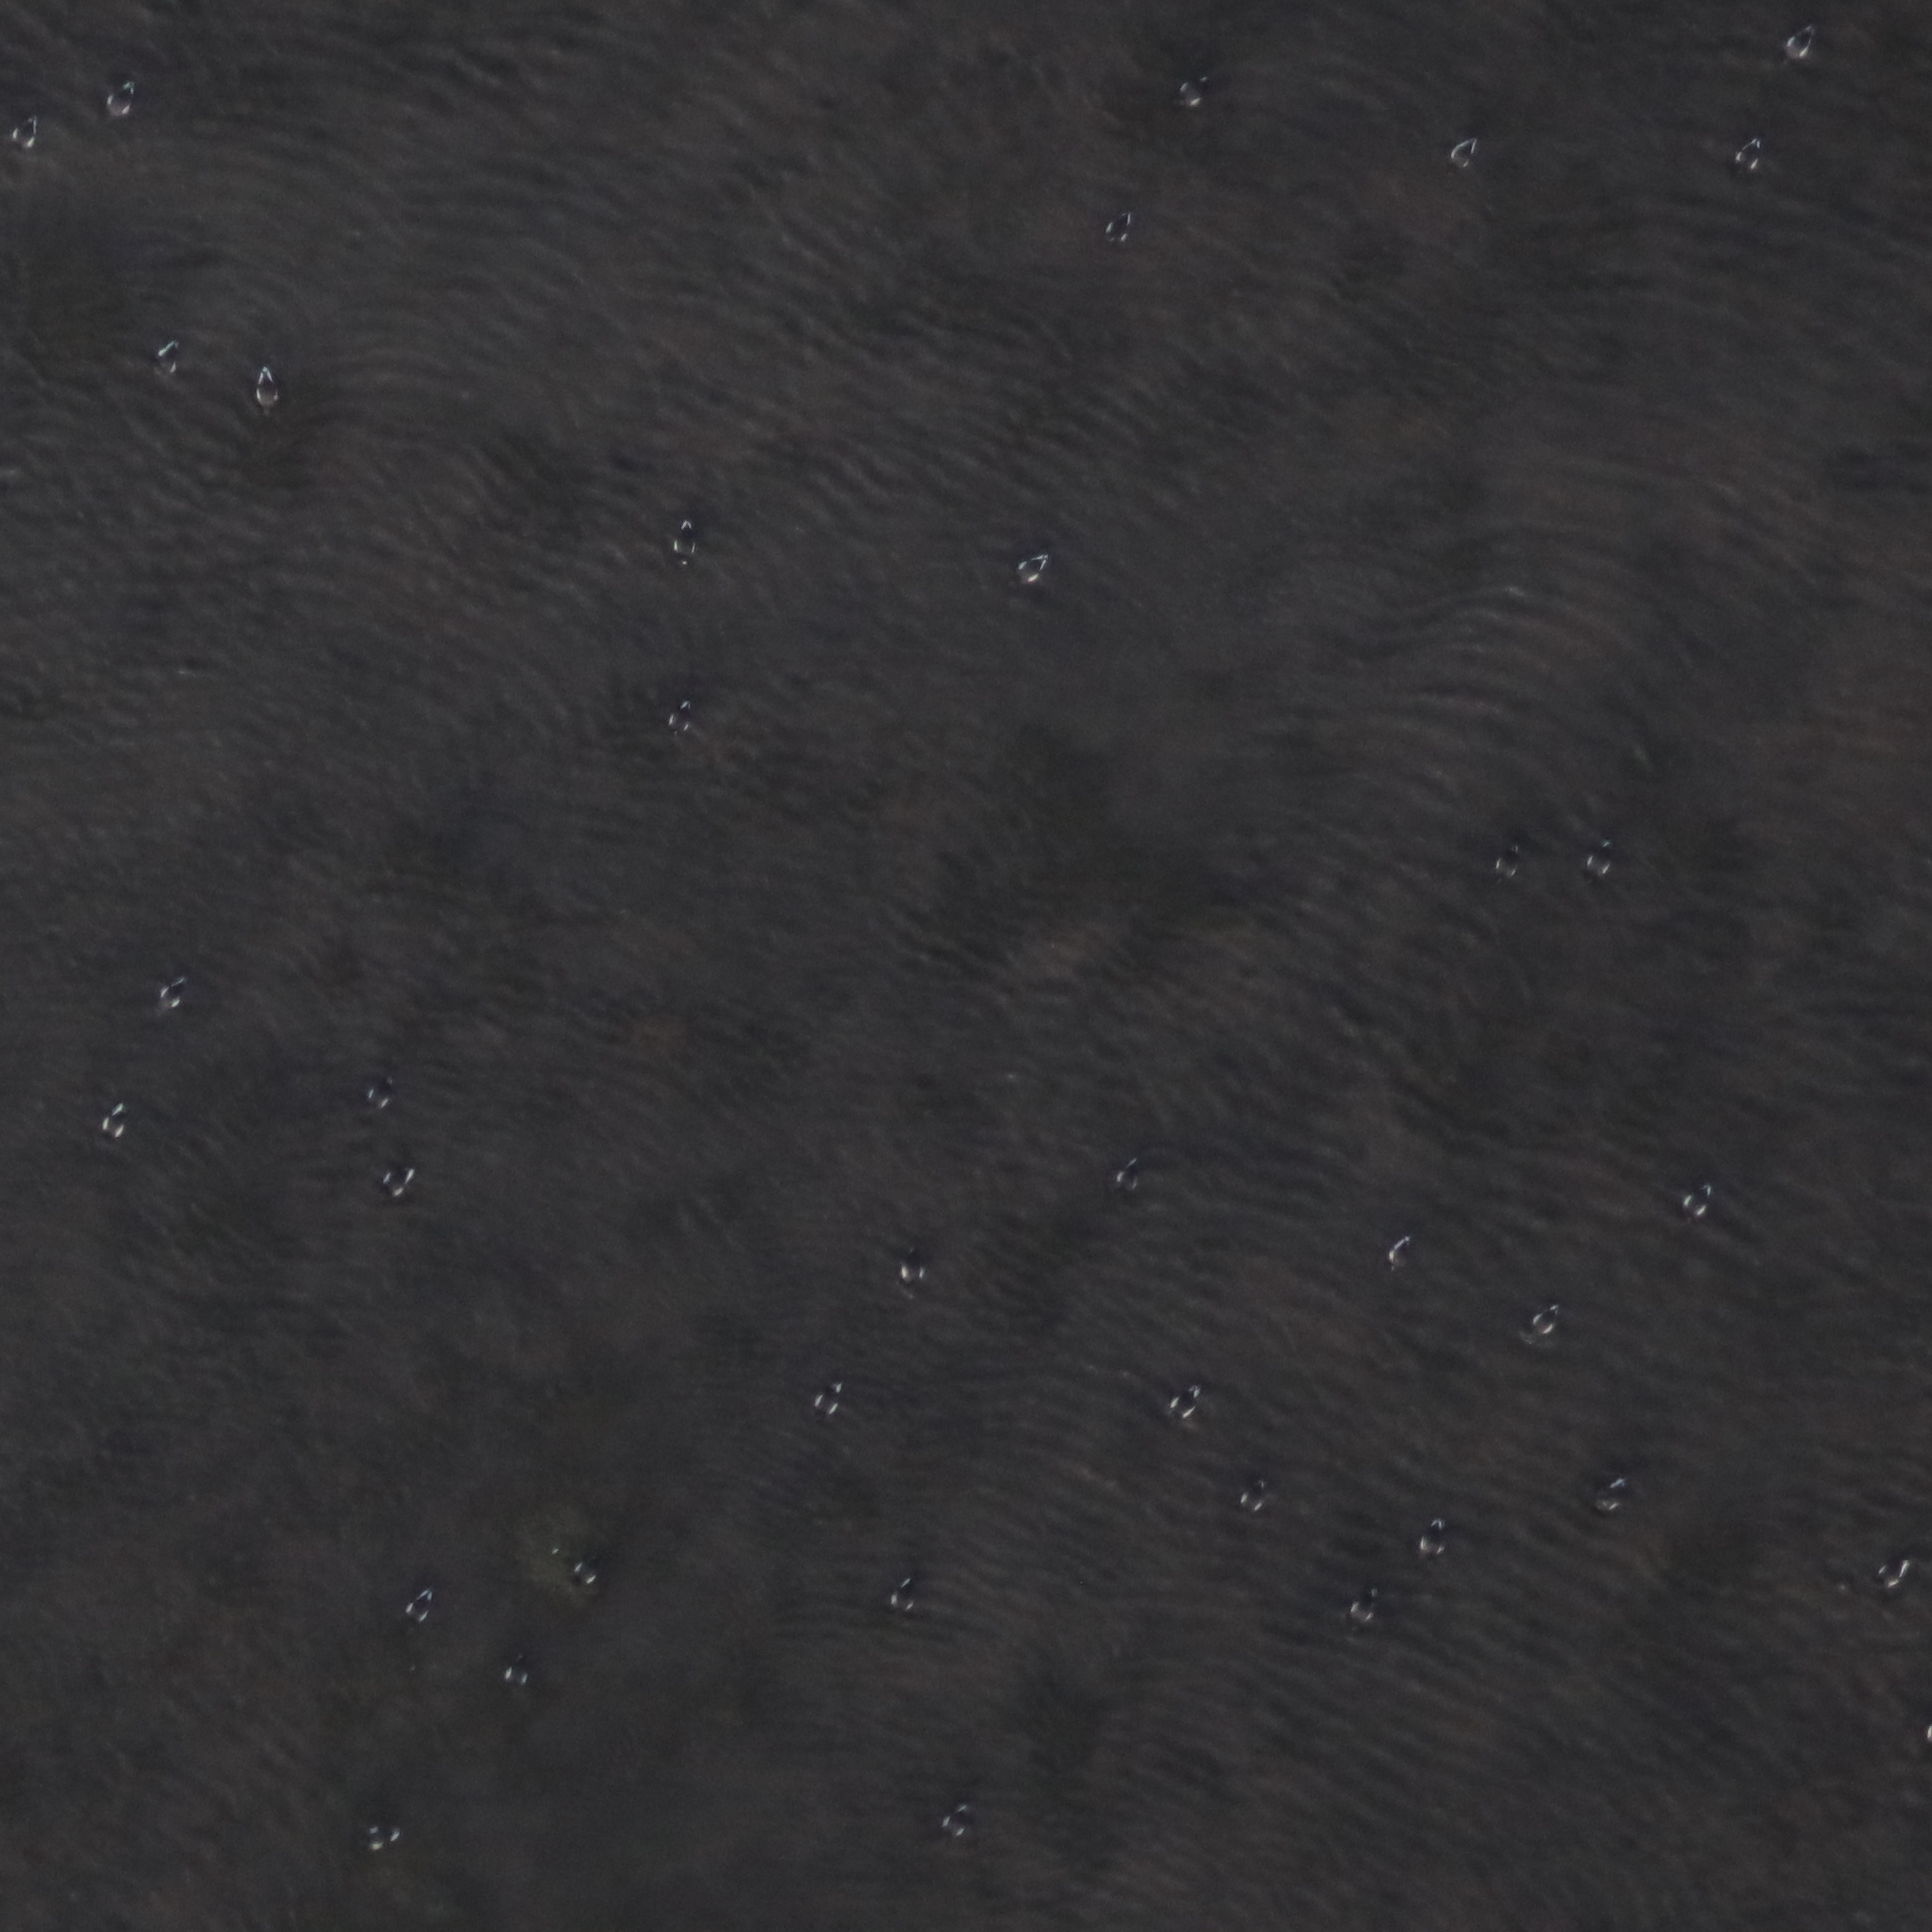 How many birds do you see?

36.